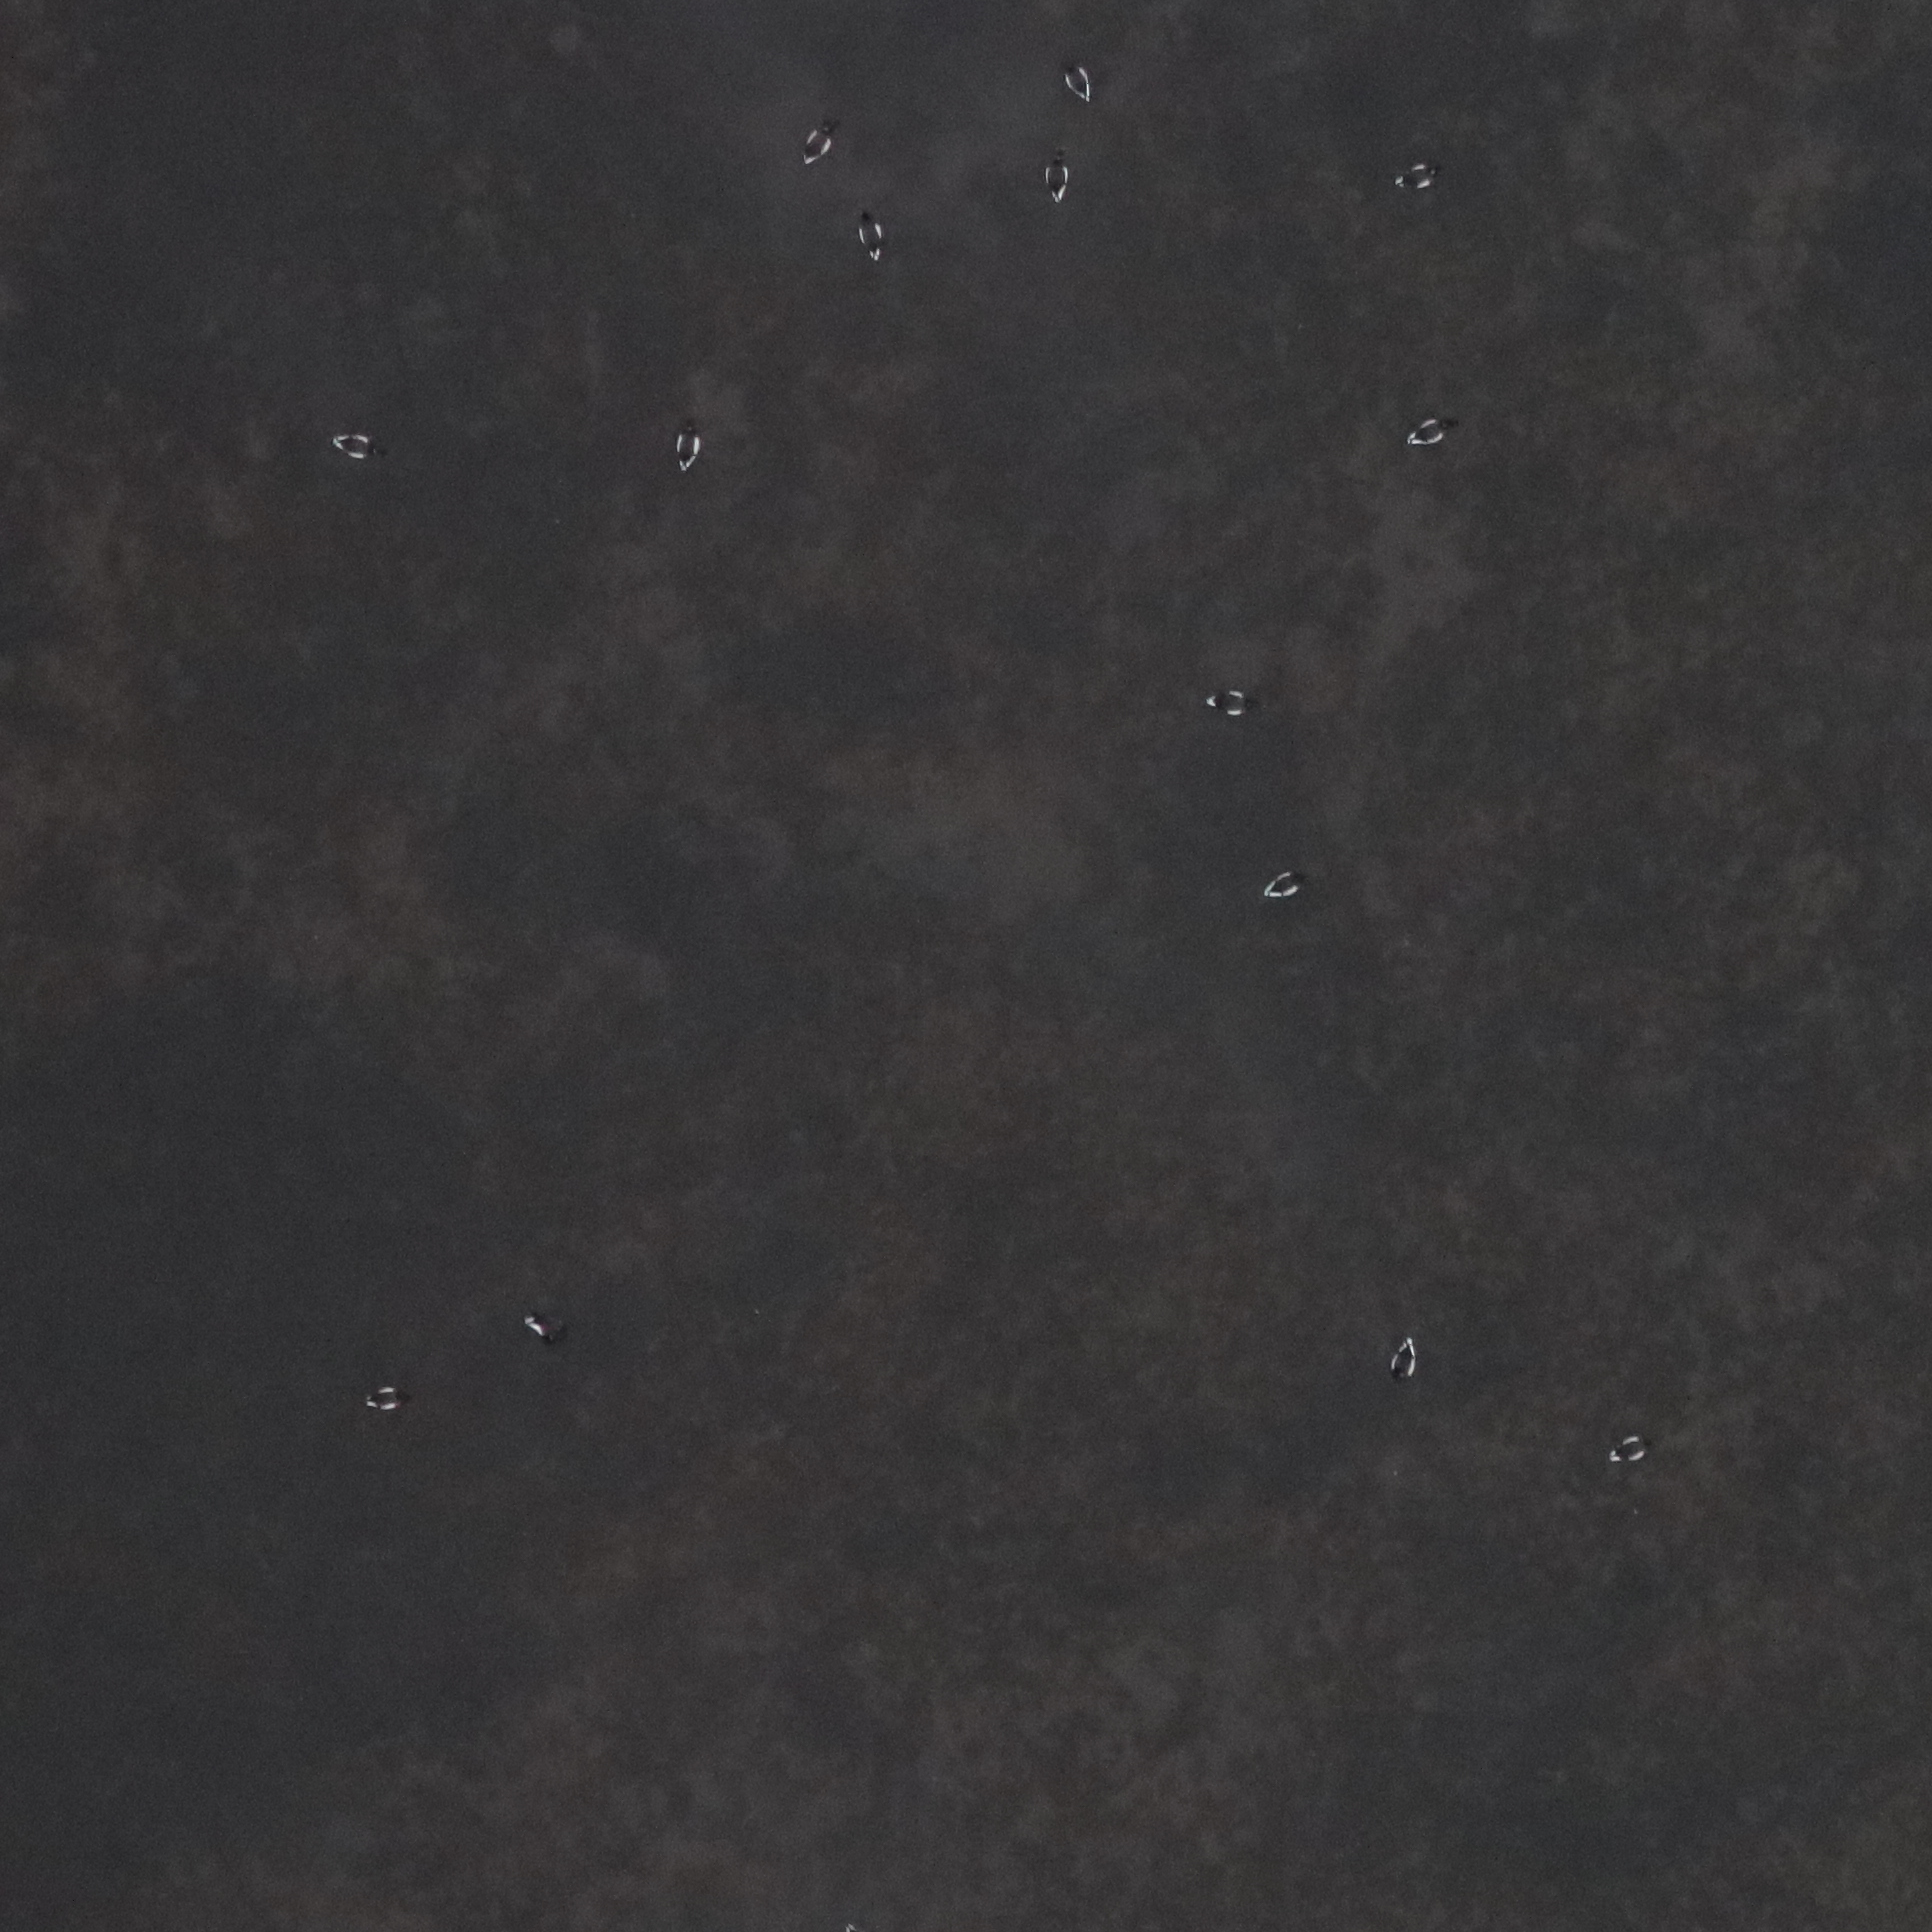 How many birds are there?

14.